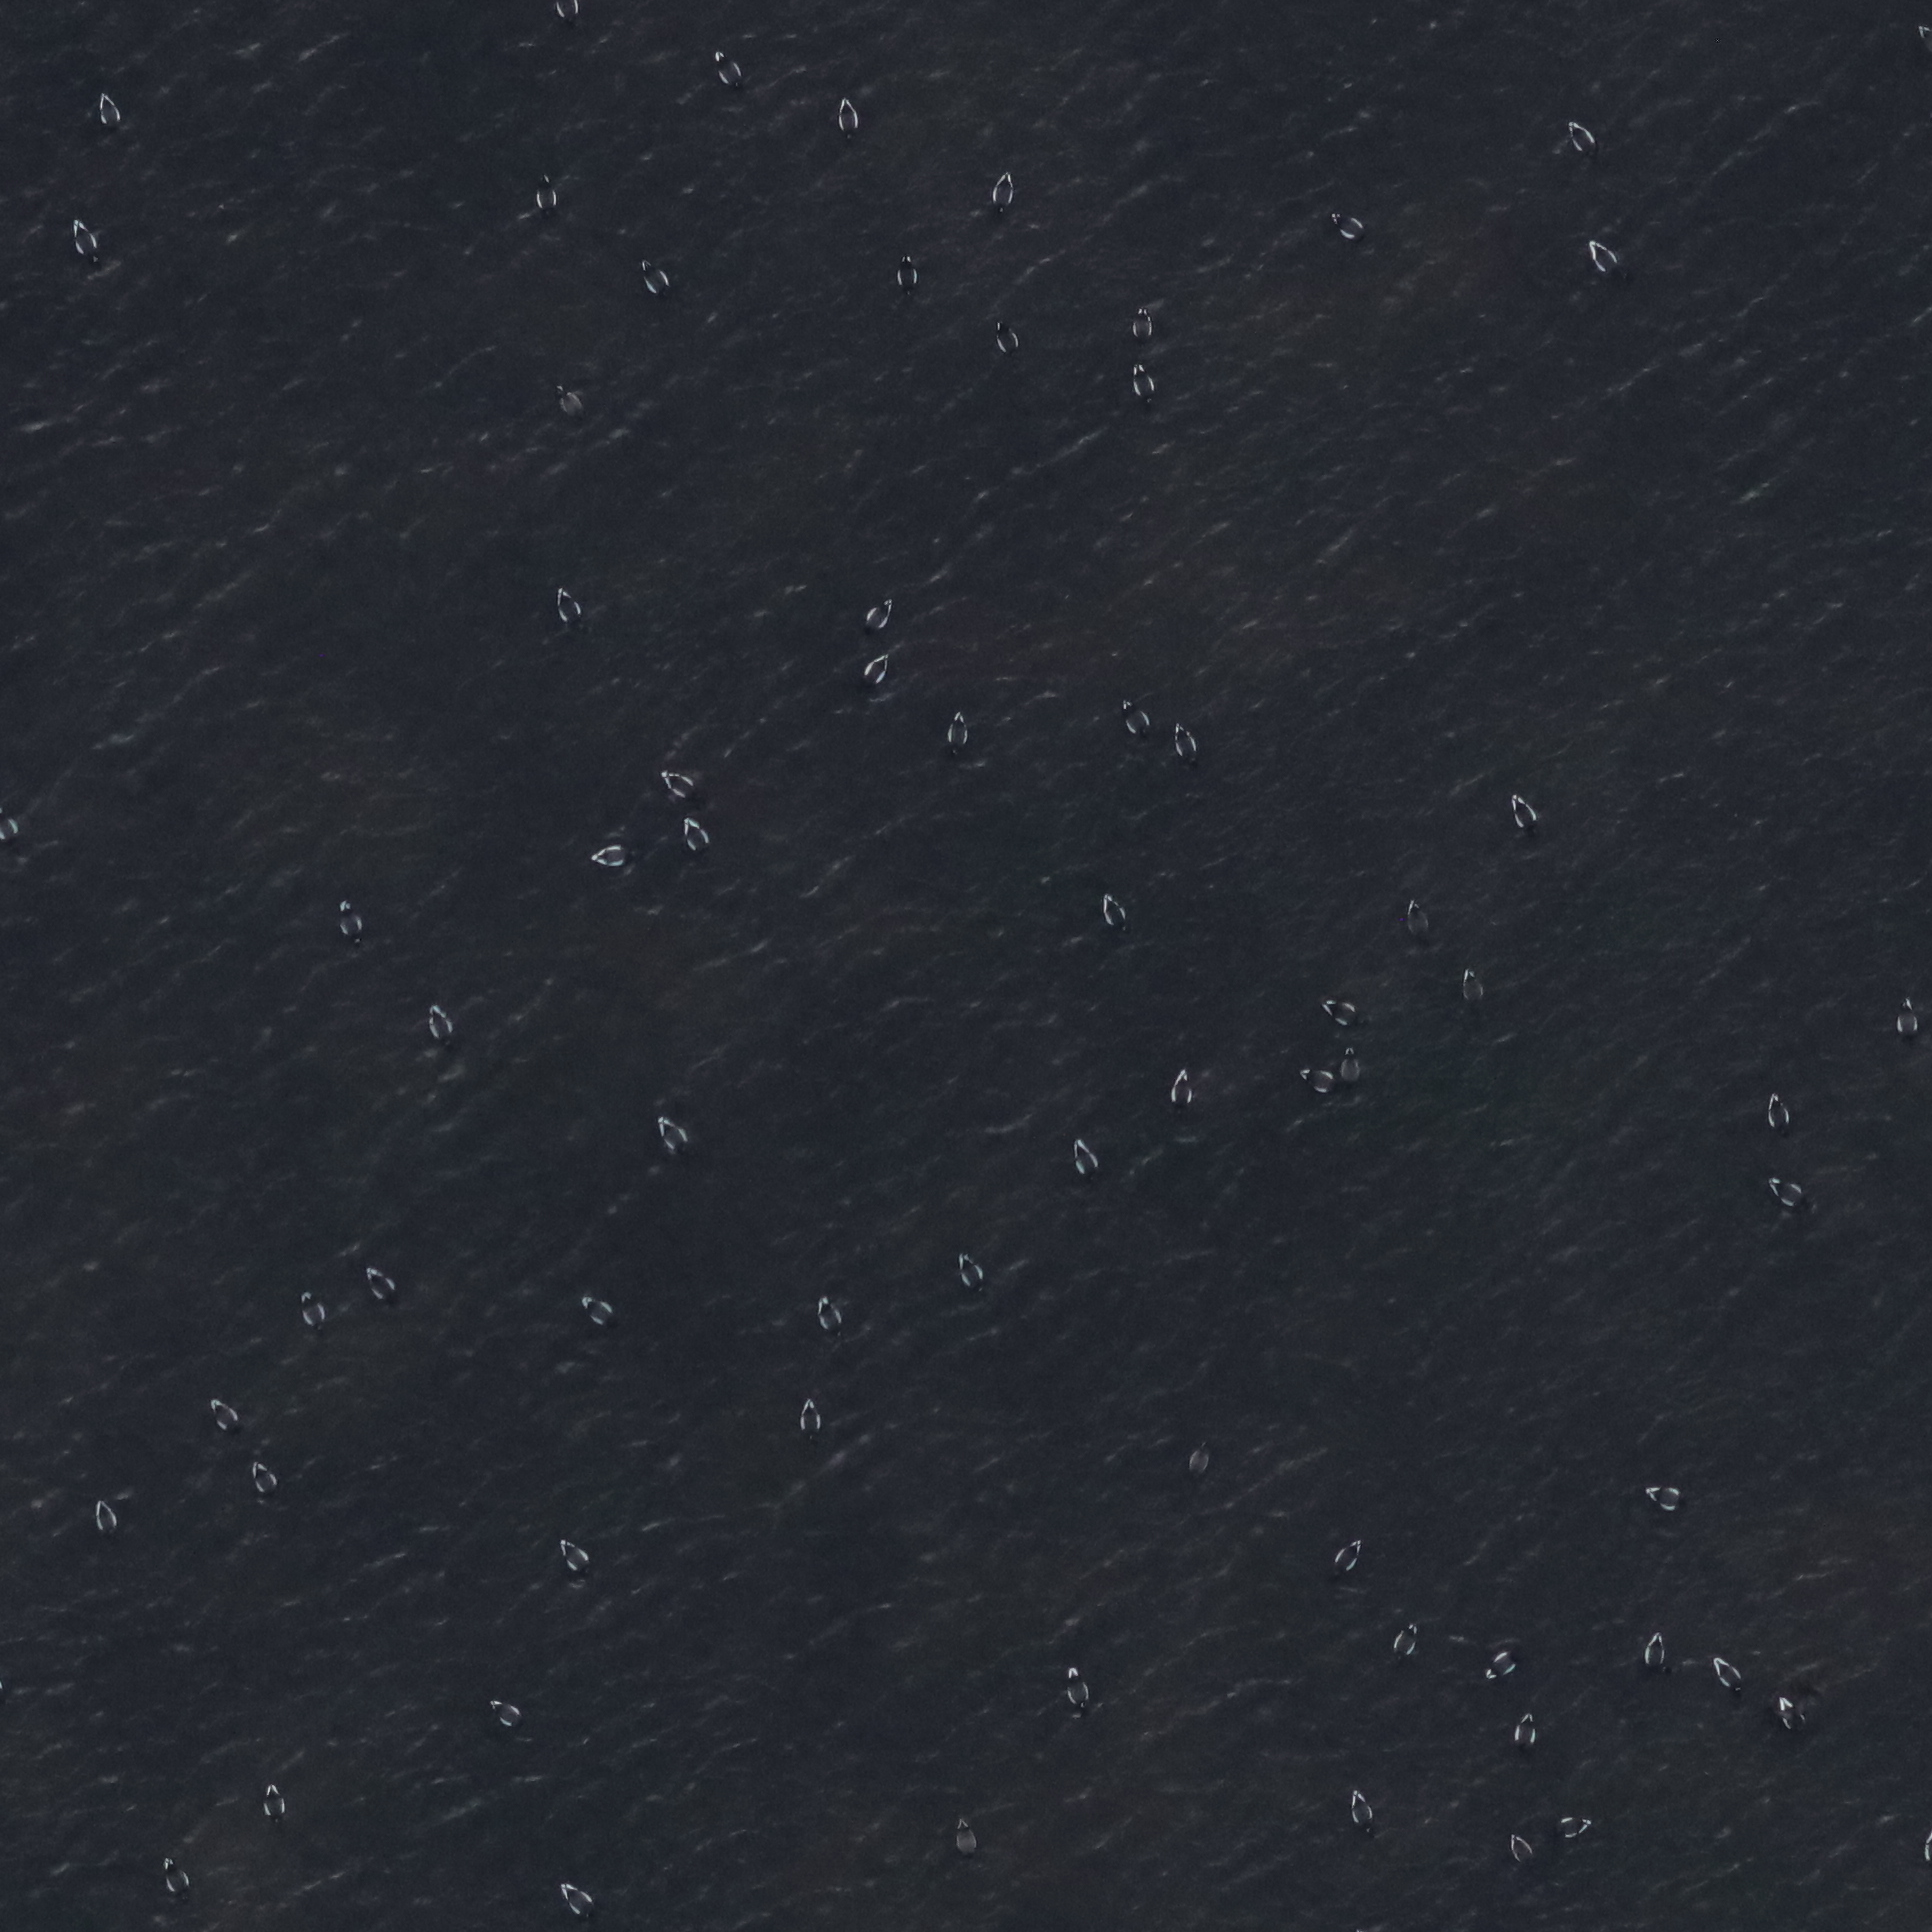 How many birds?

69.